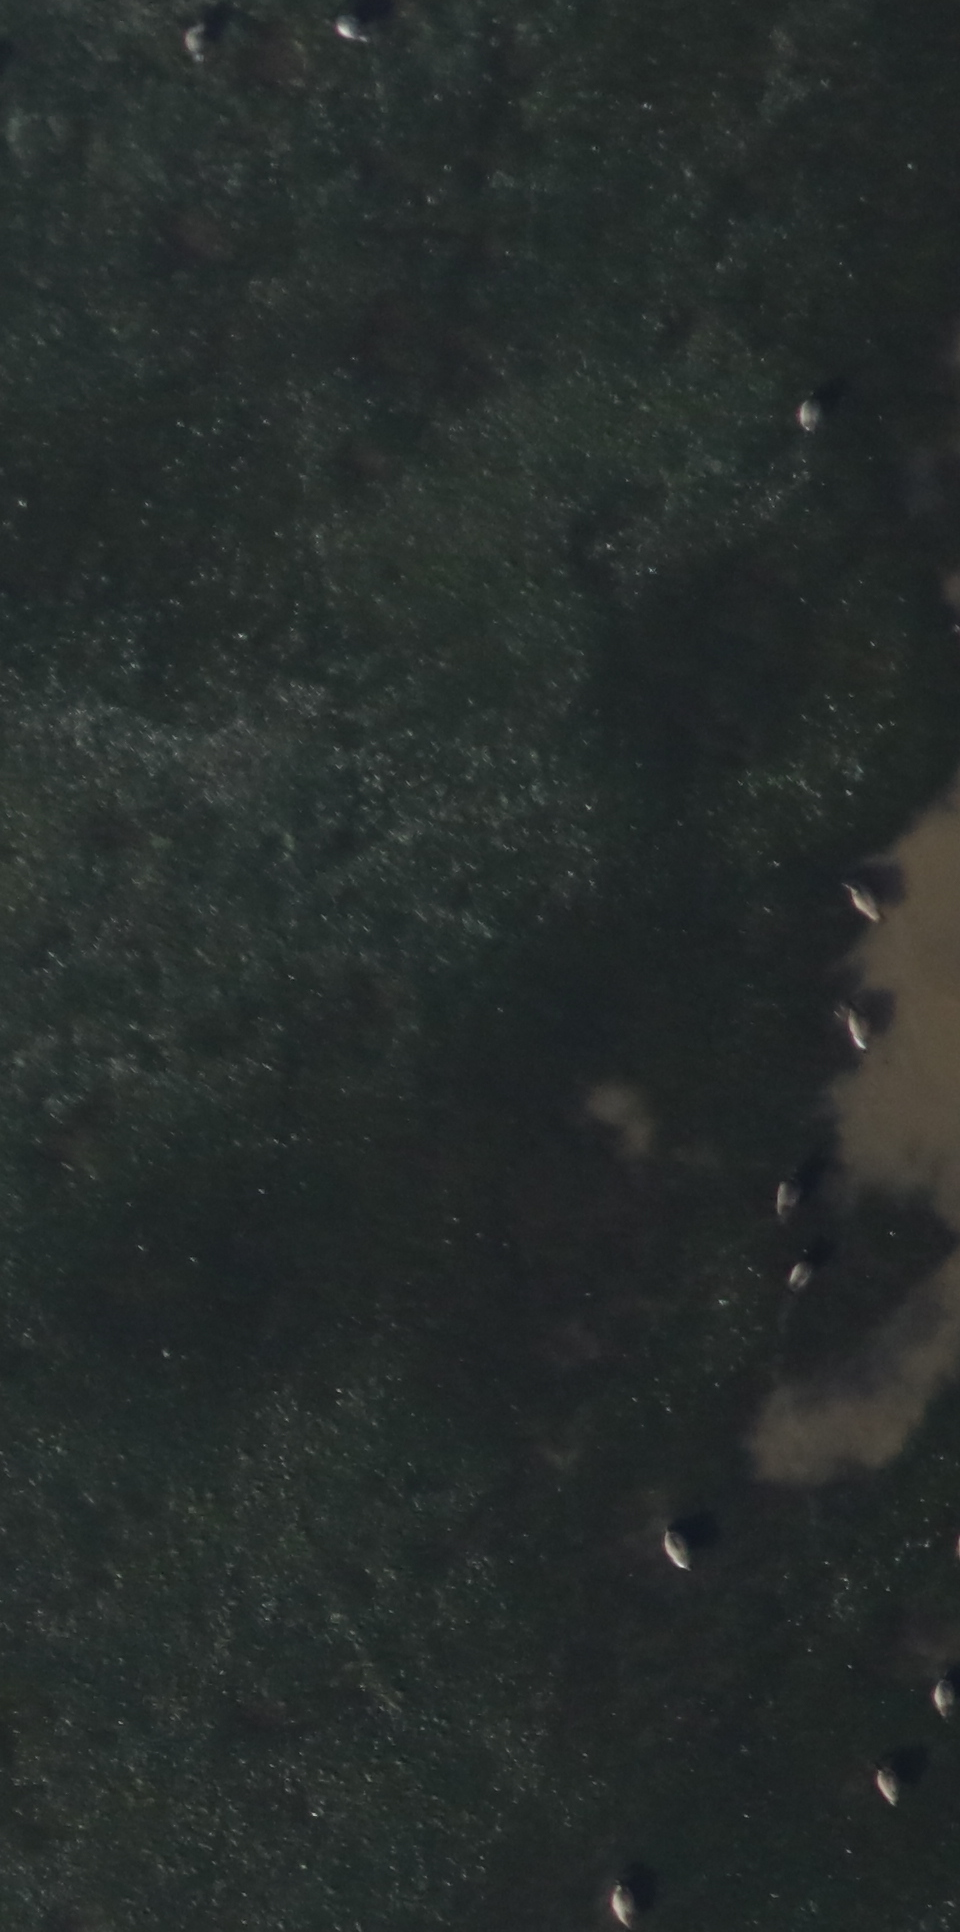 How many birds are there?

11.